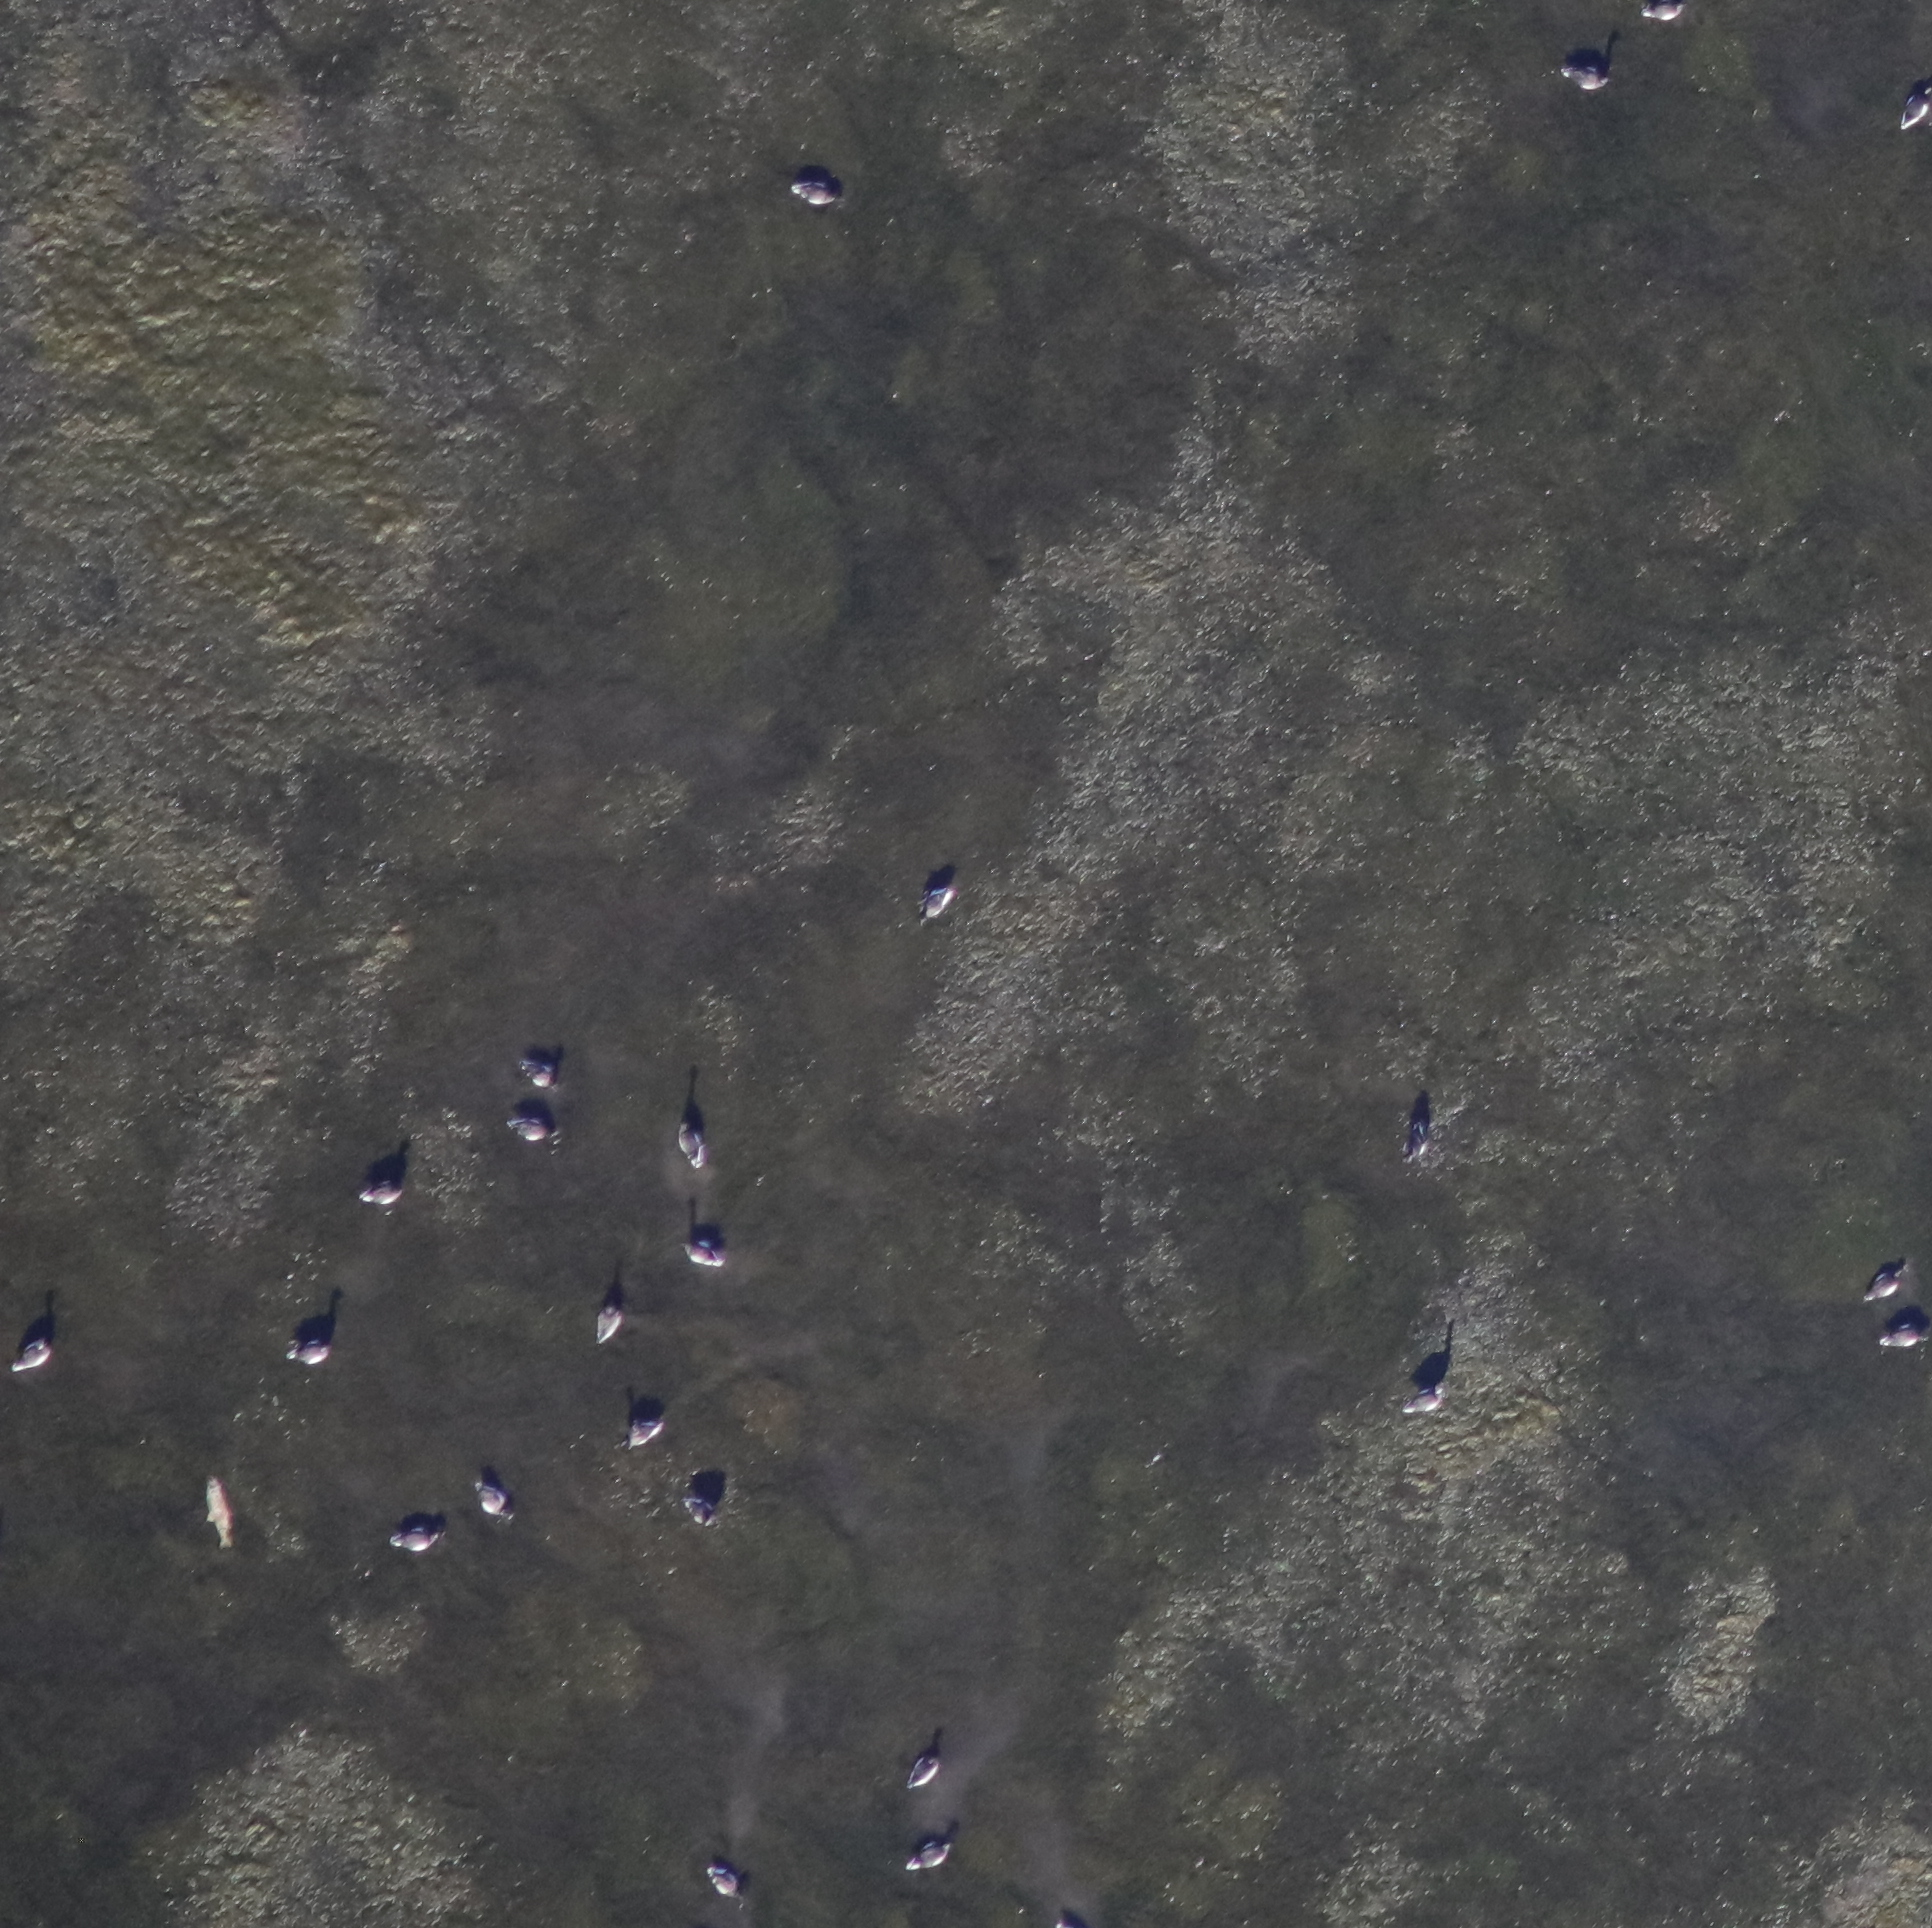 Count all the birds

24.